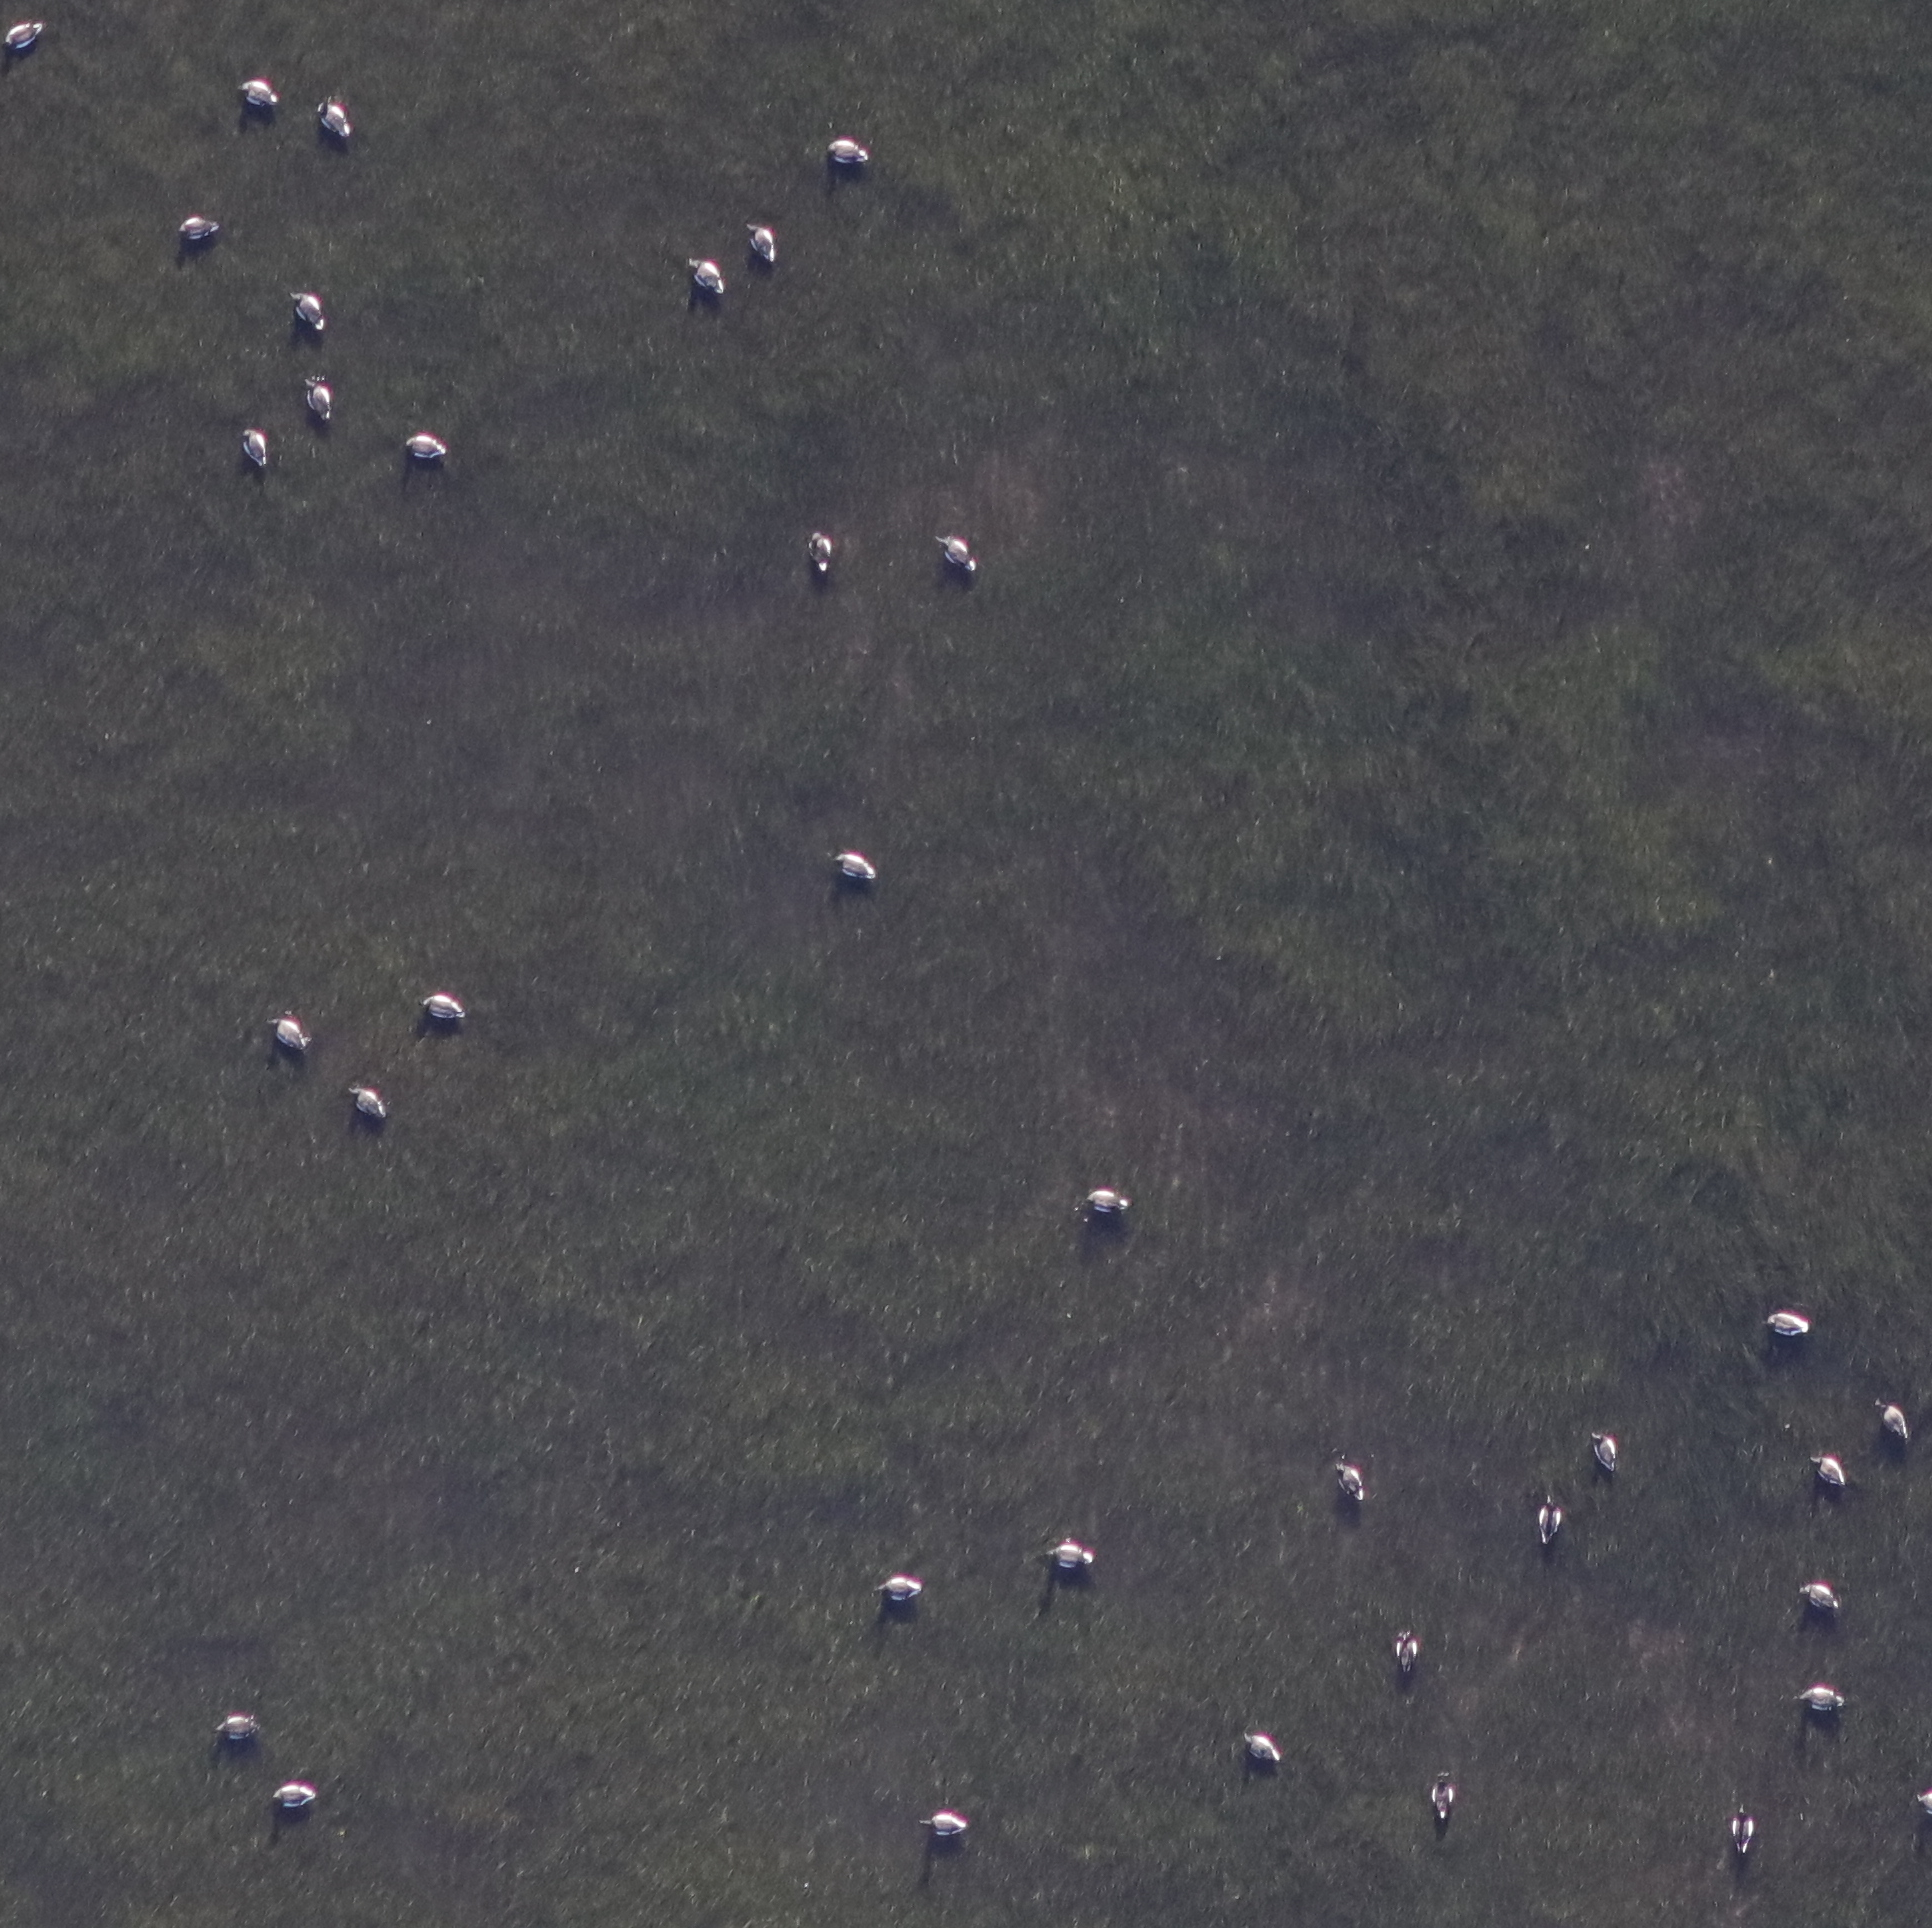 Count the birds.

35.